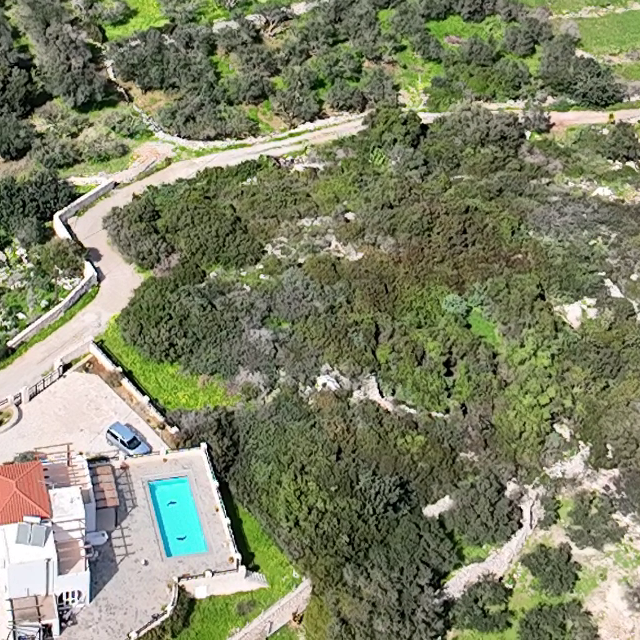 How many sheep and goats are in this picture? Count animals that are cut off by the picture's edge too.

0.